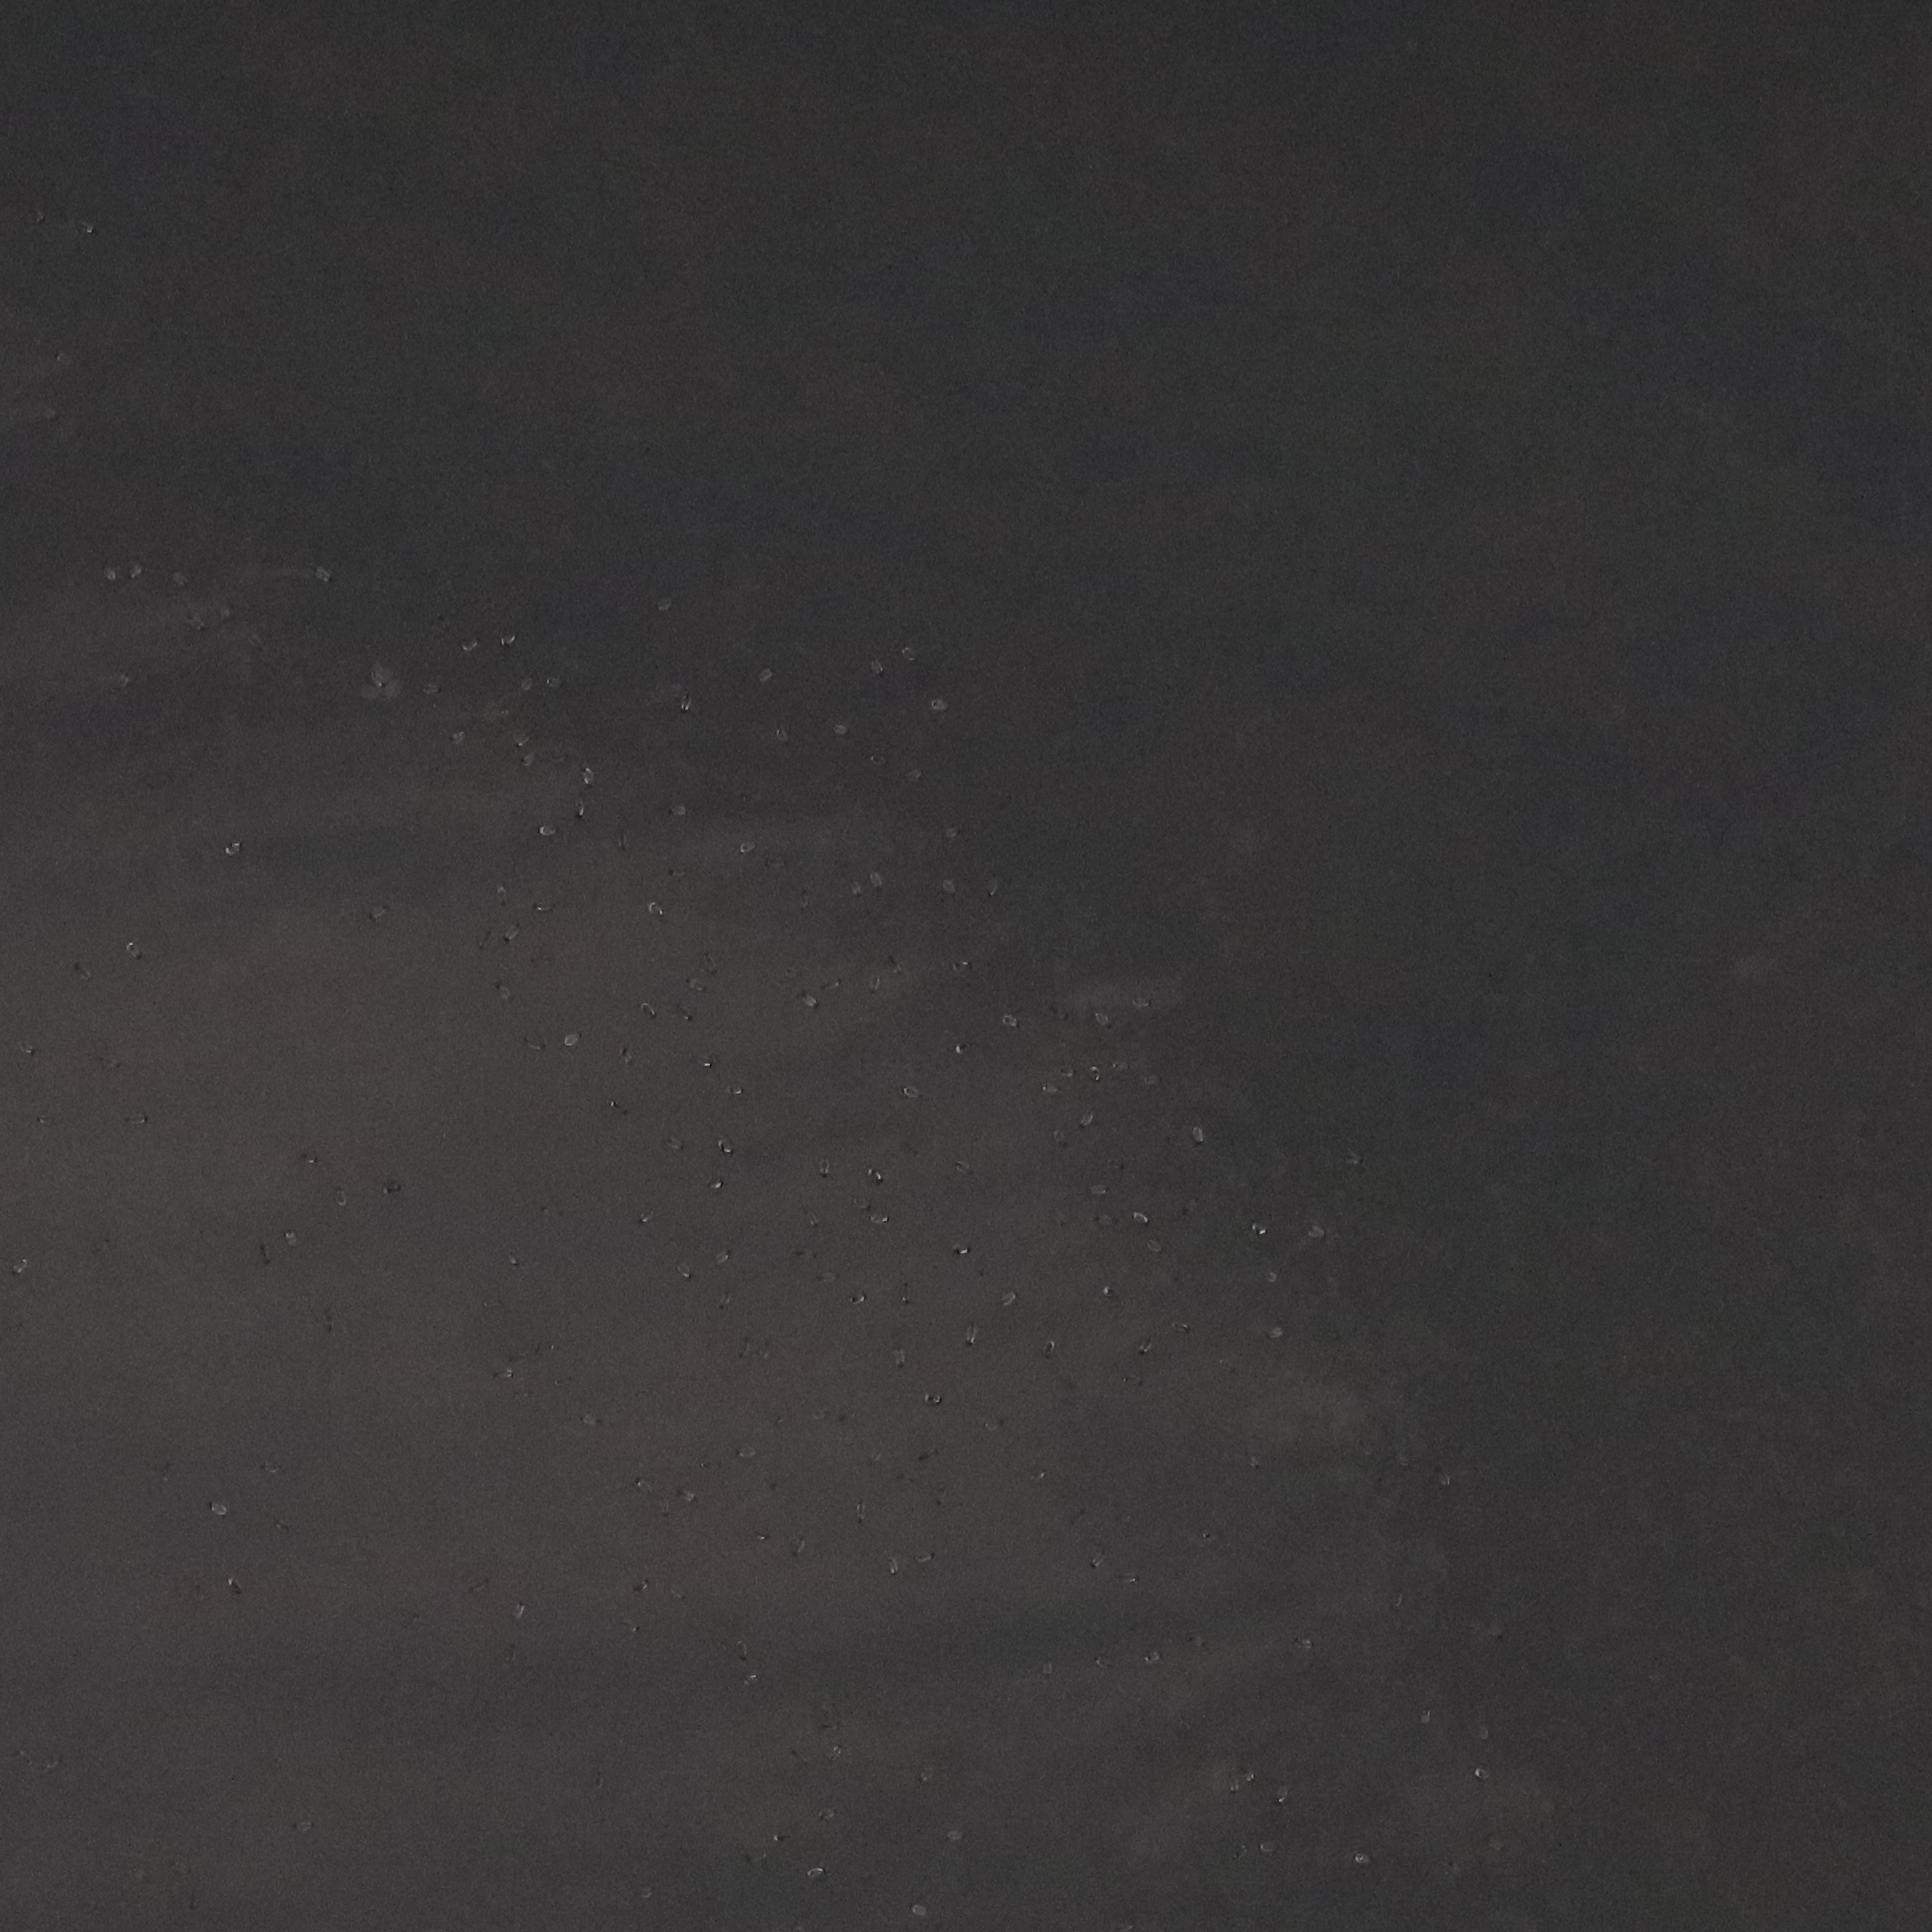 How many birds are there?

221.